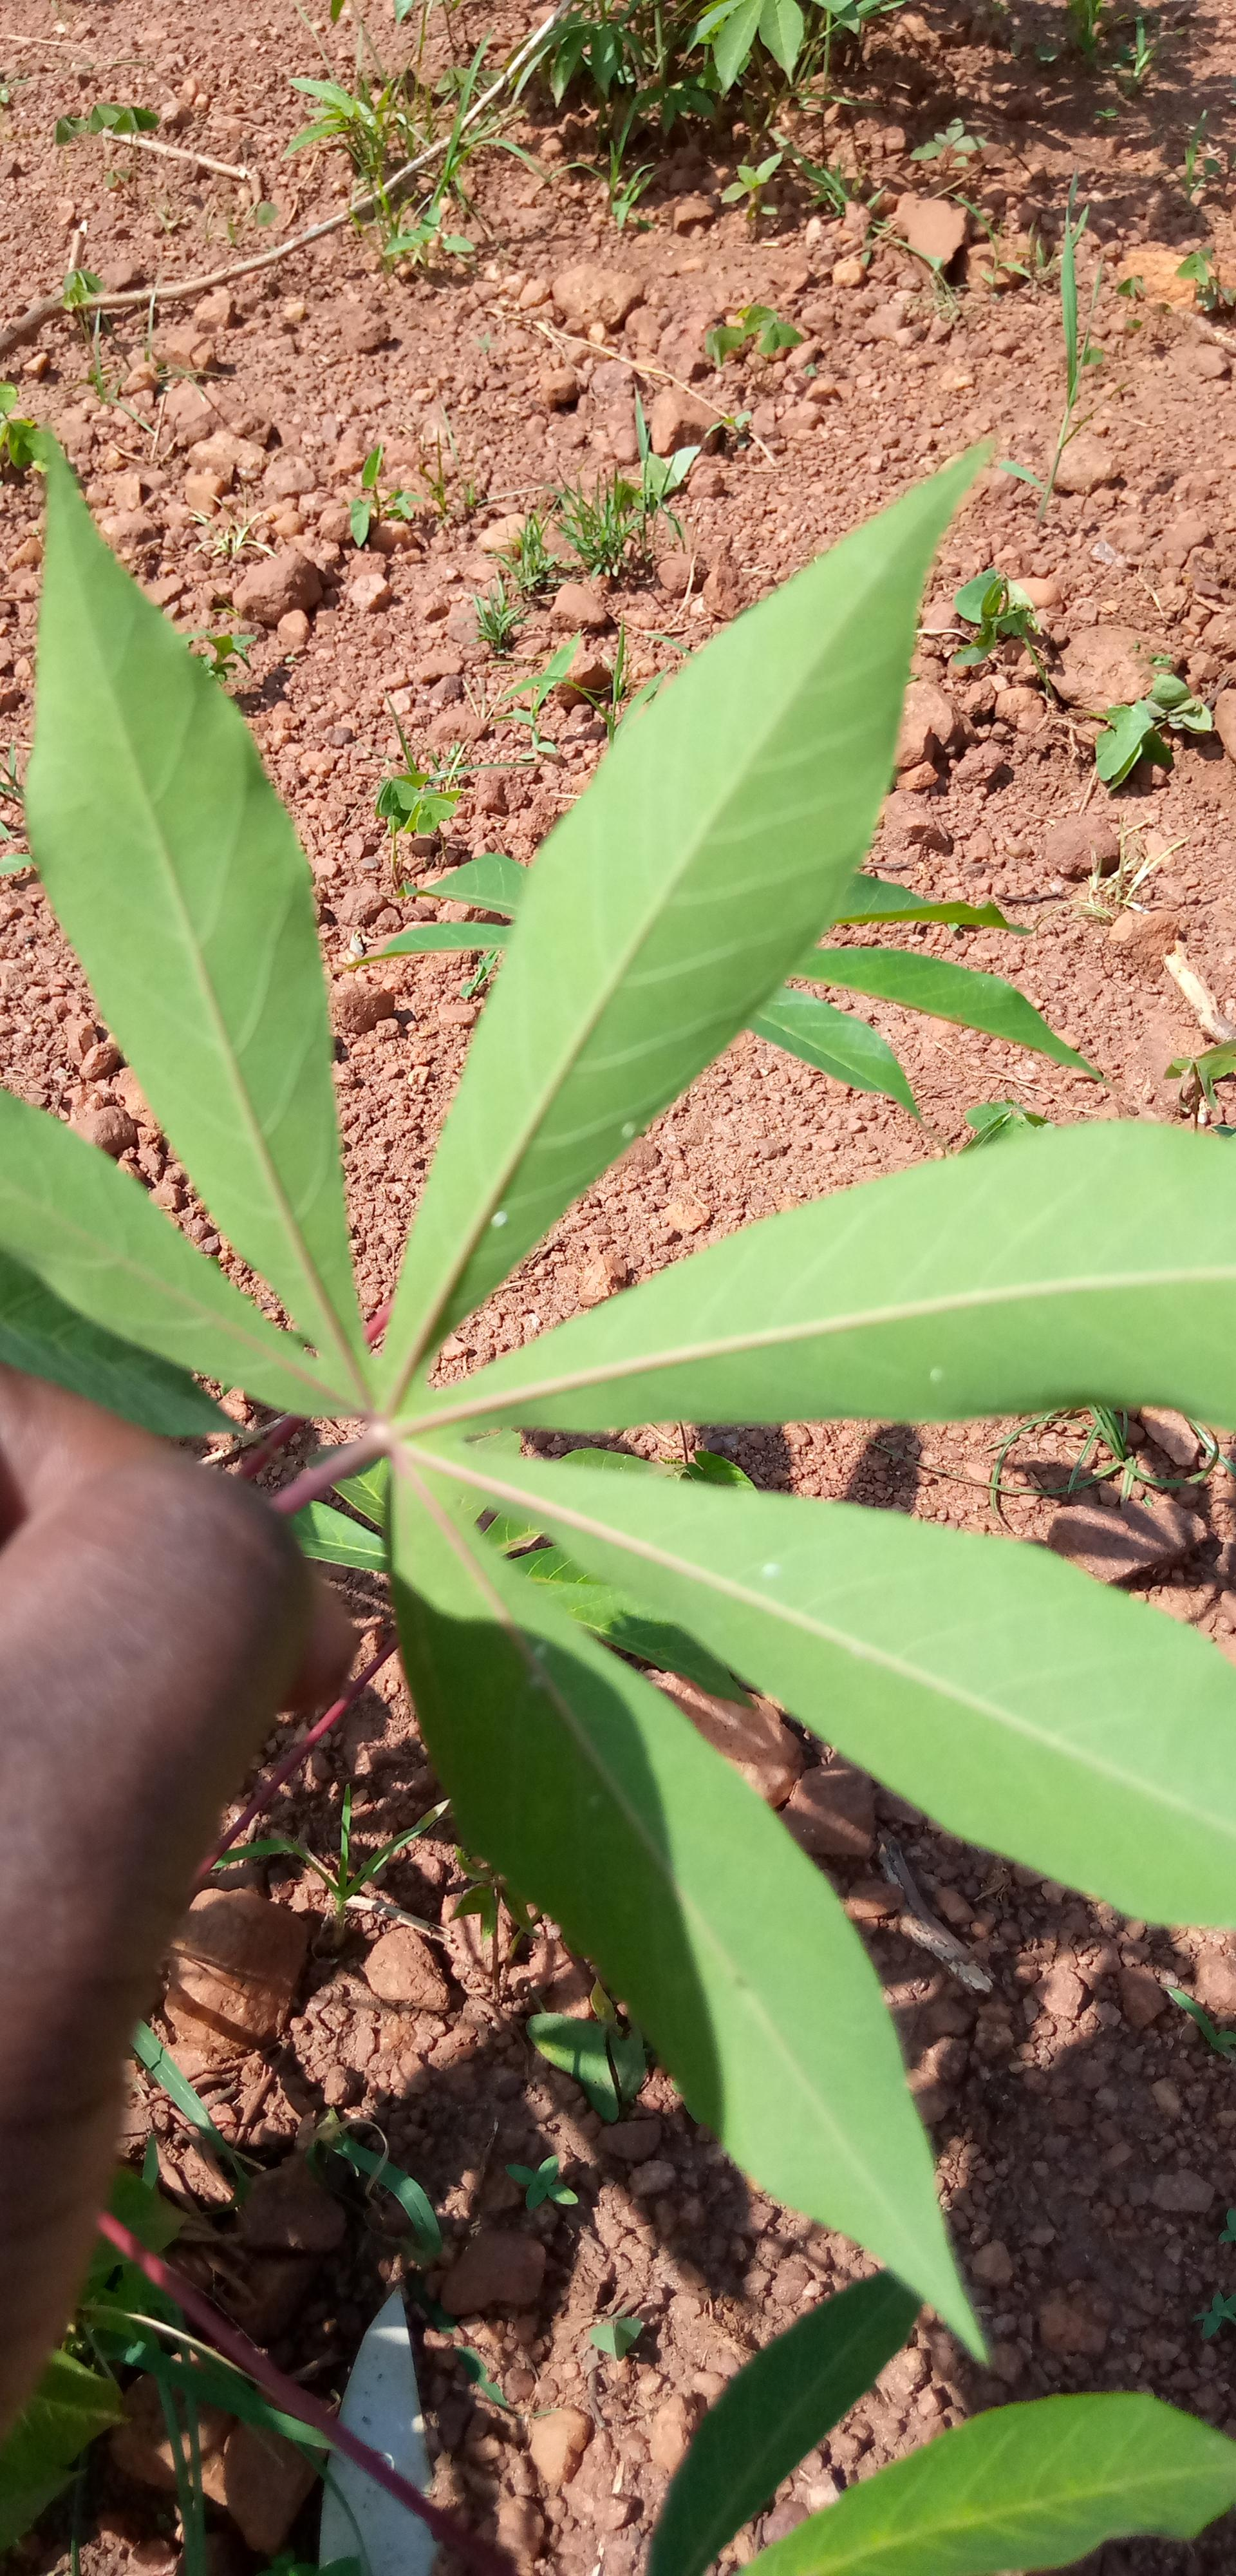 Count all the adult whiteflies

7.